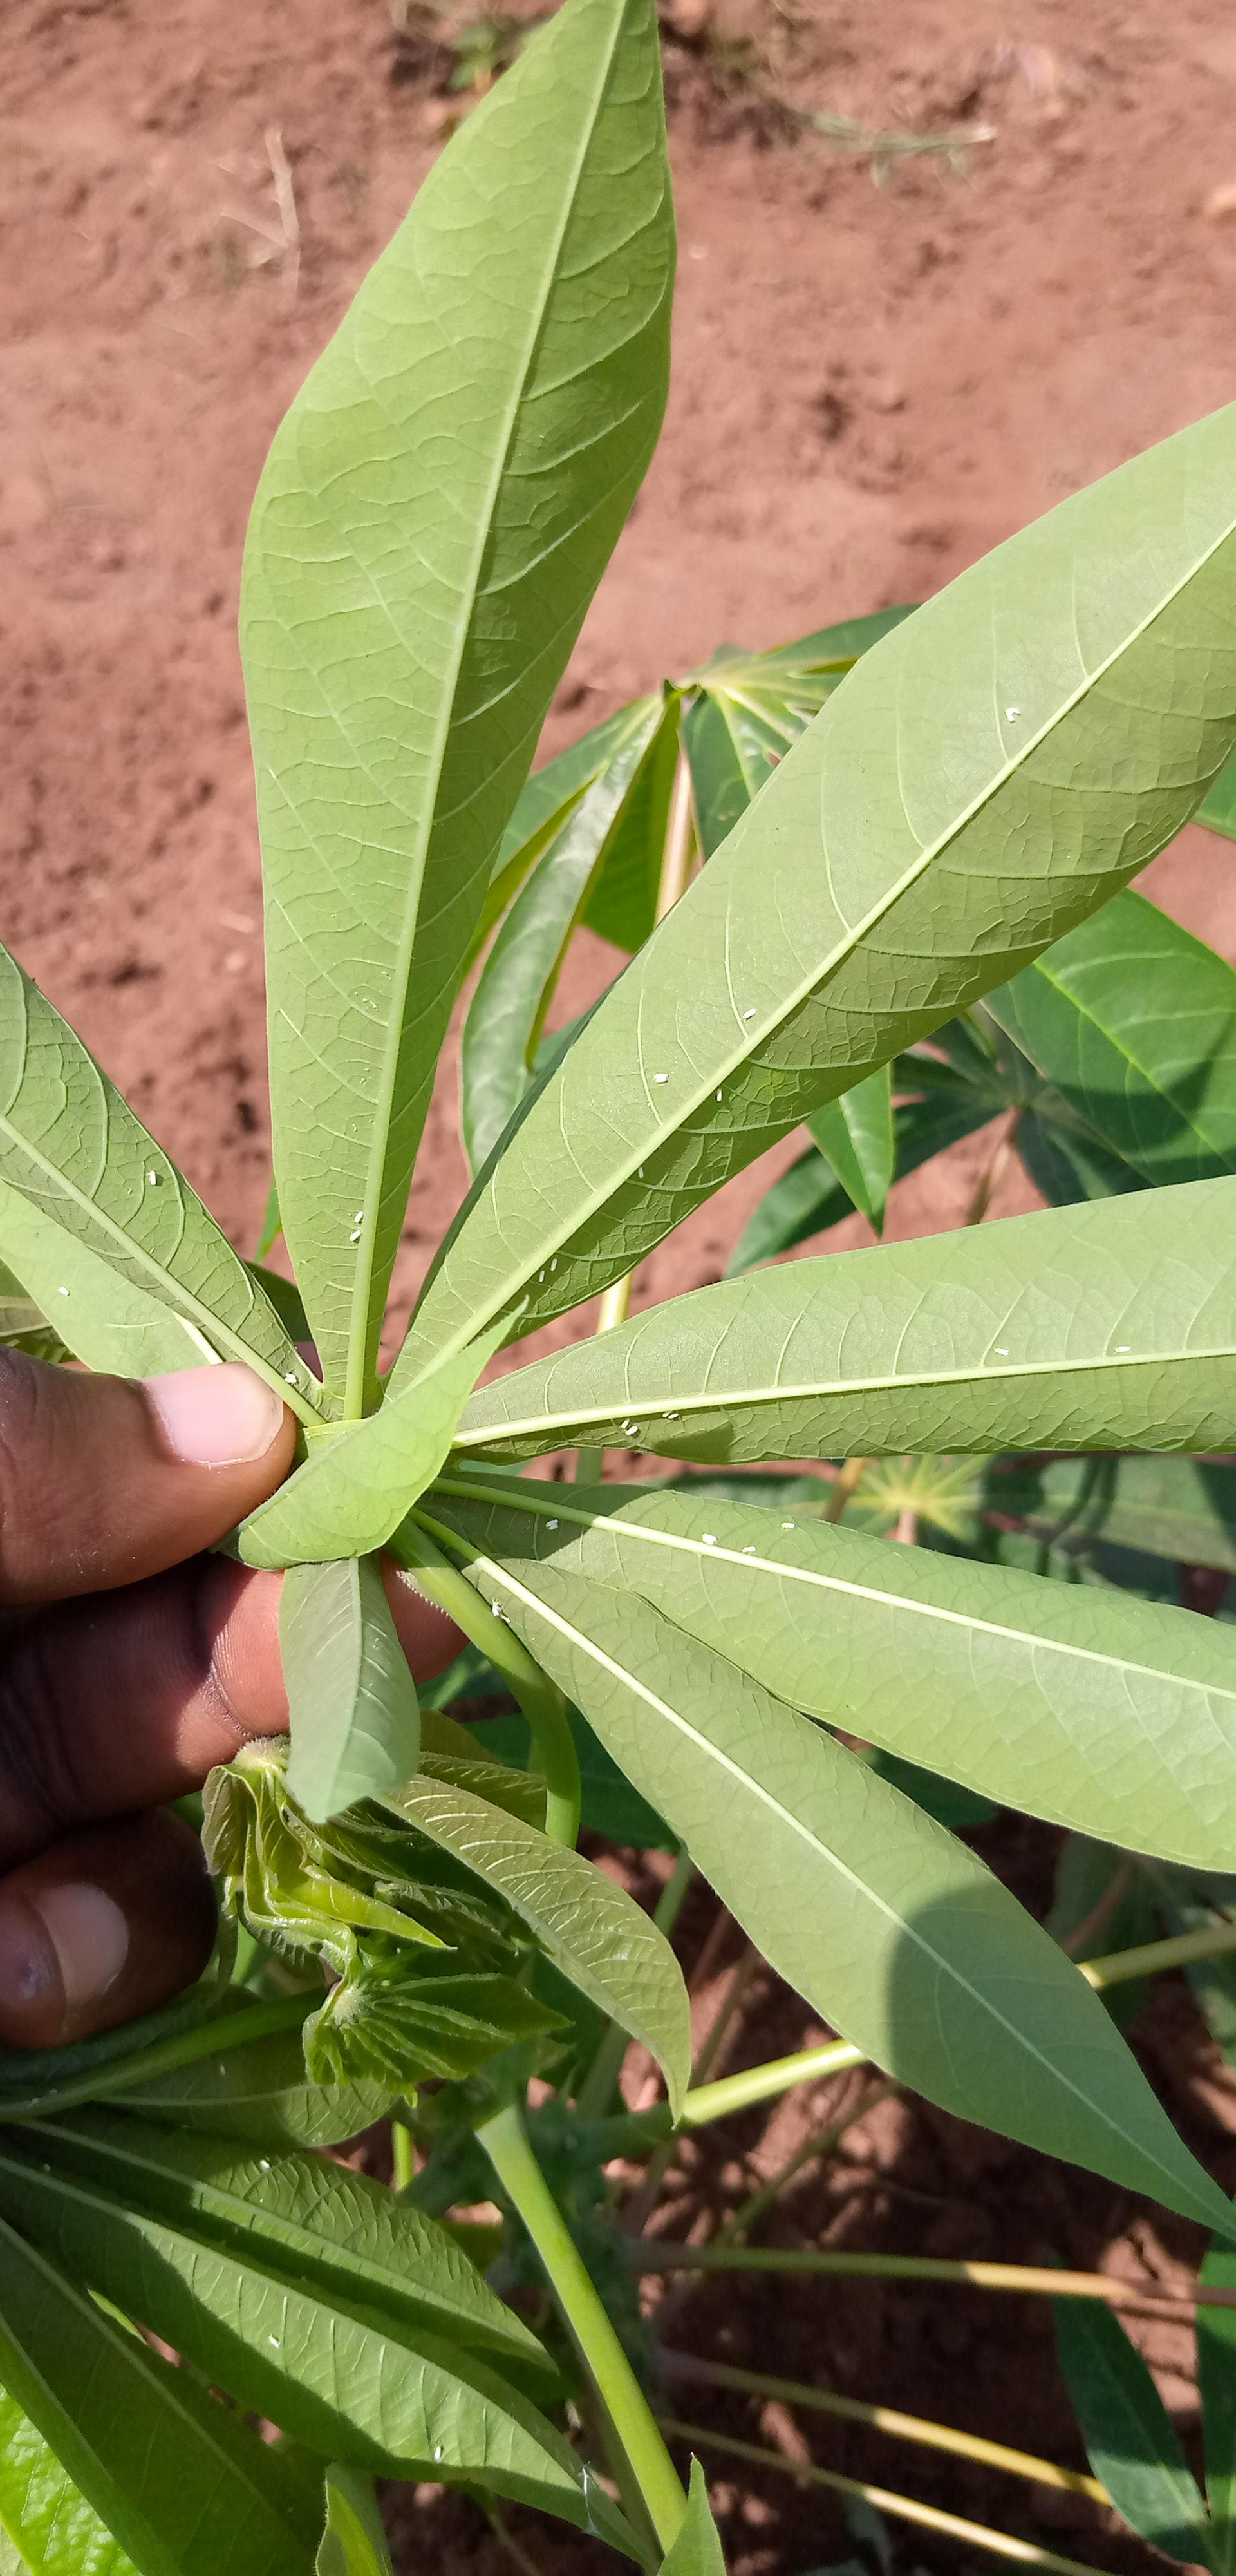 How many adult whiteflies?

31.